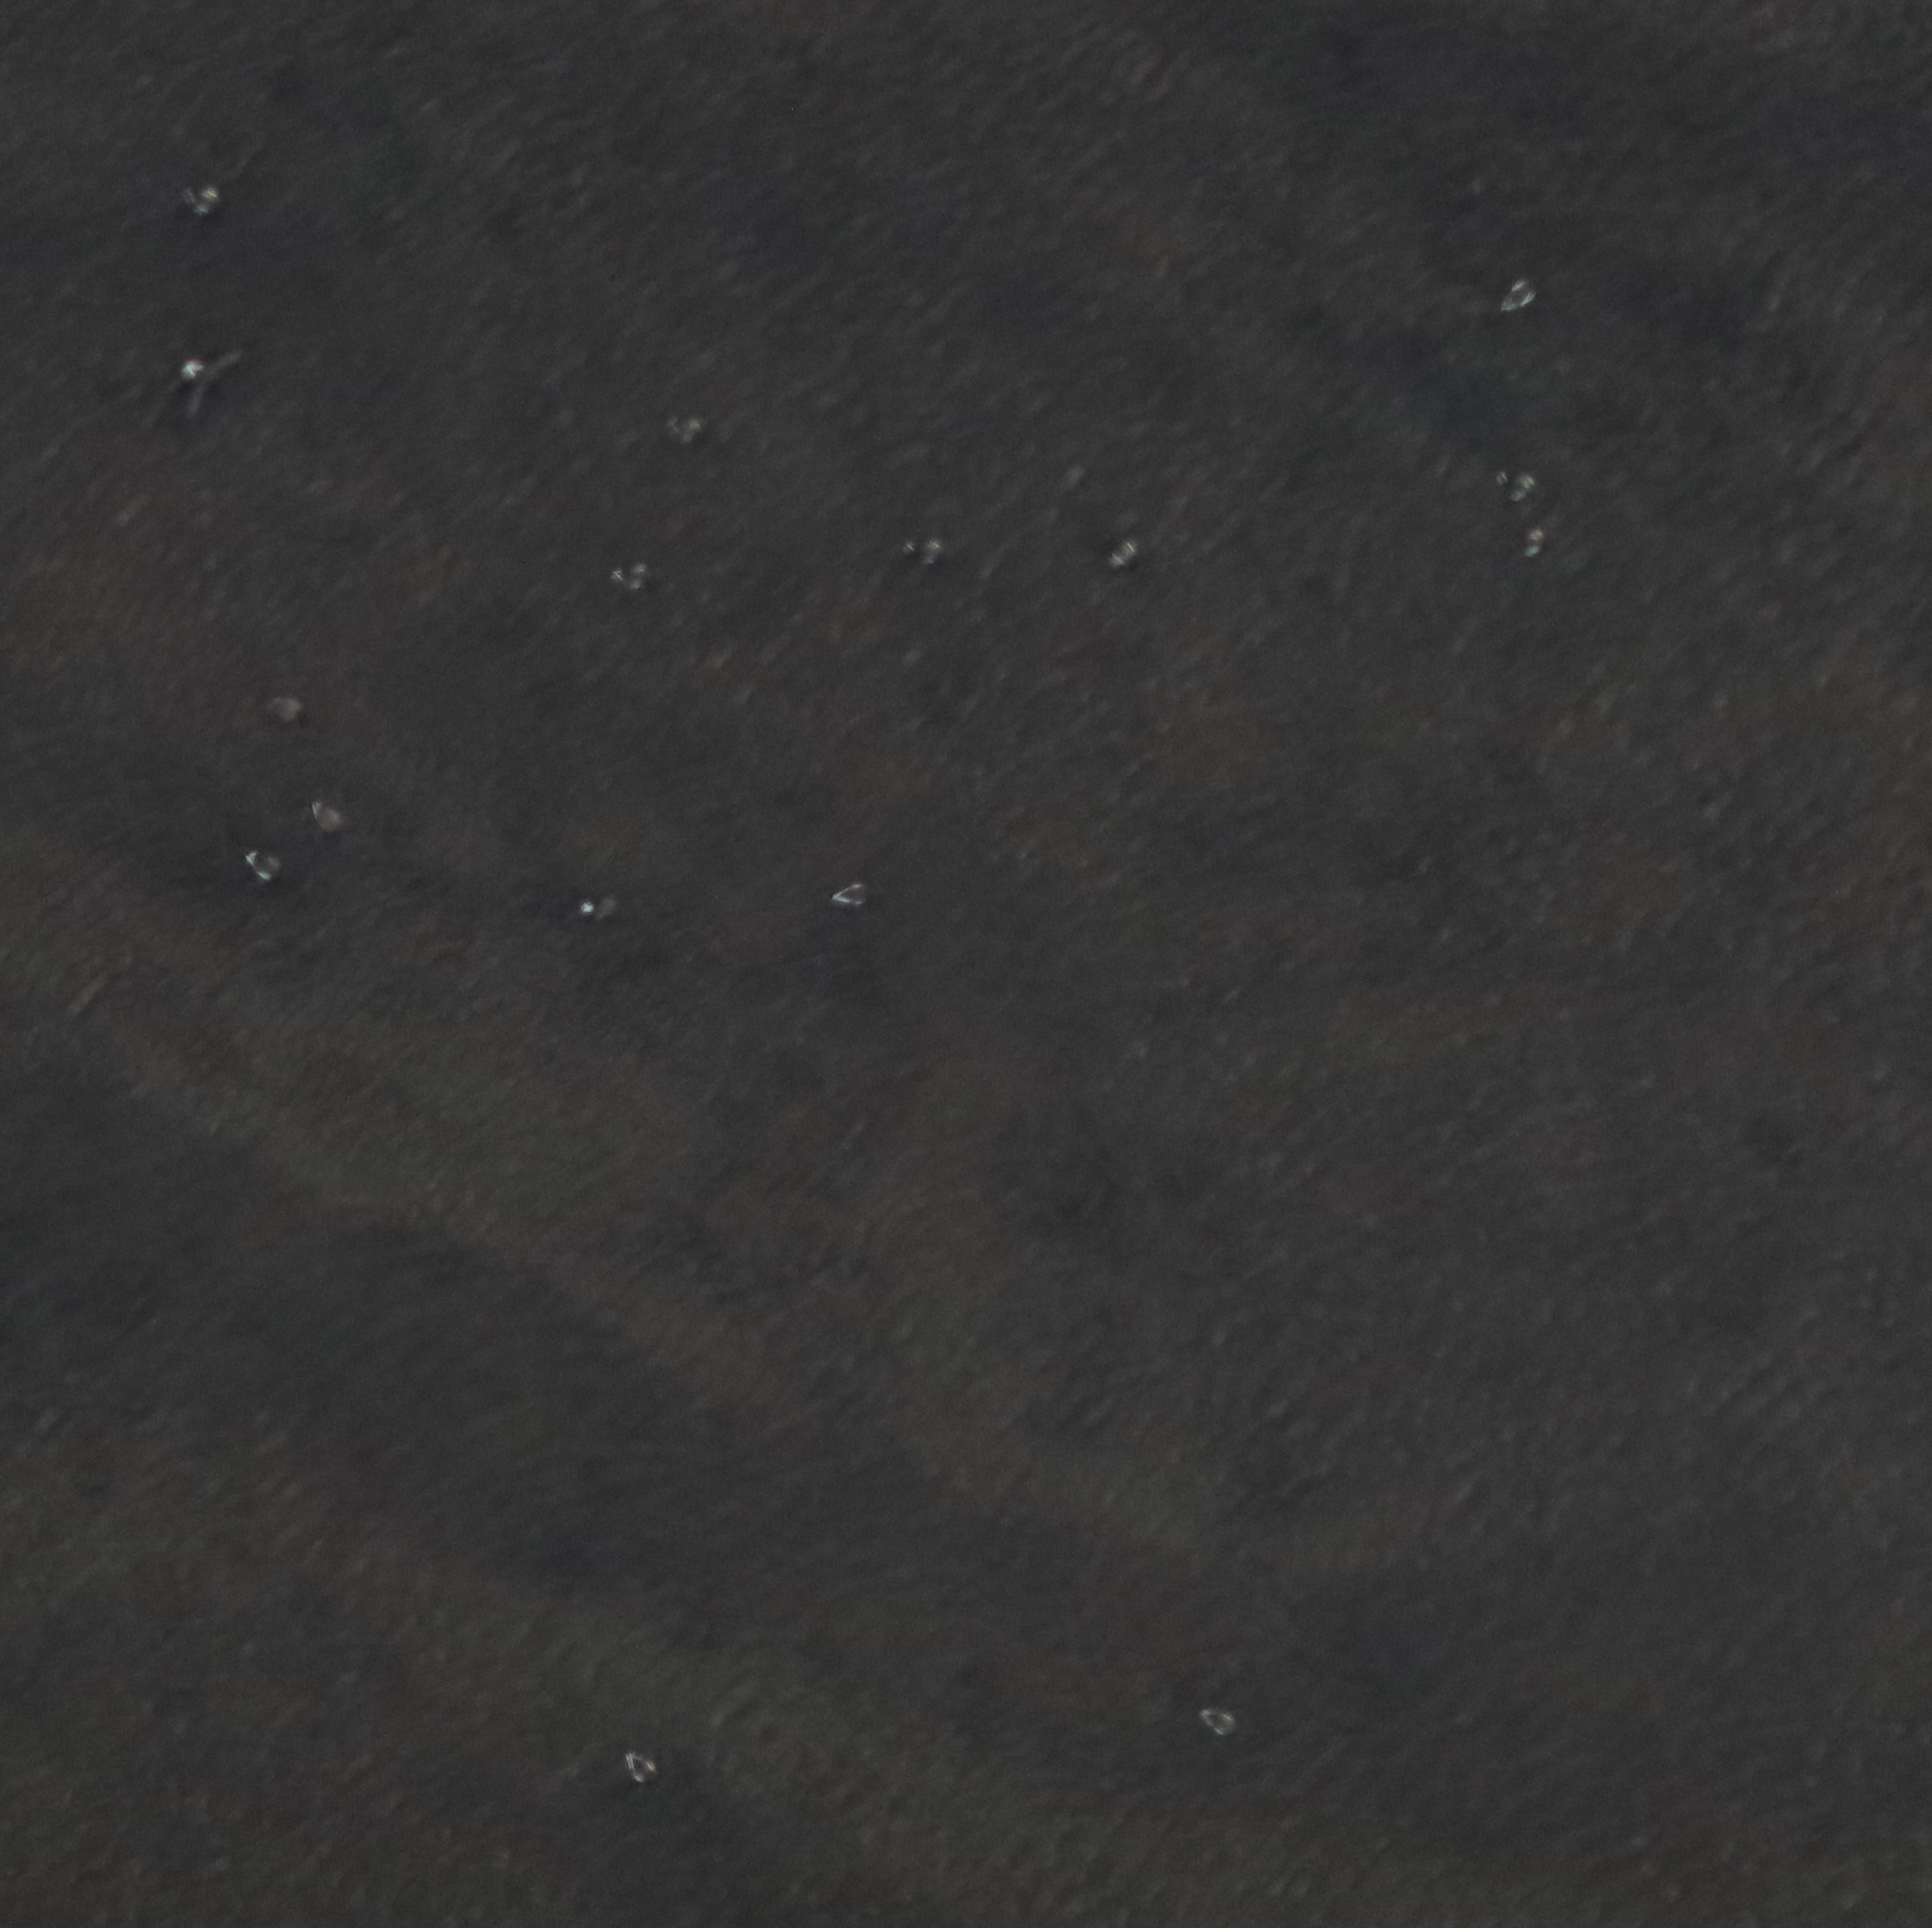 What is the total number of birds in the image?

16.